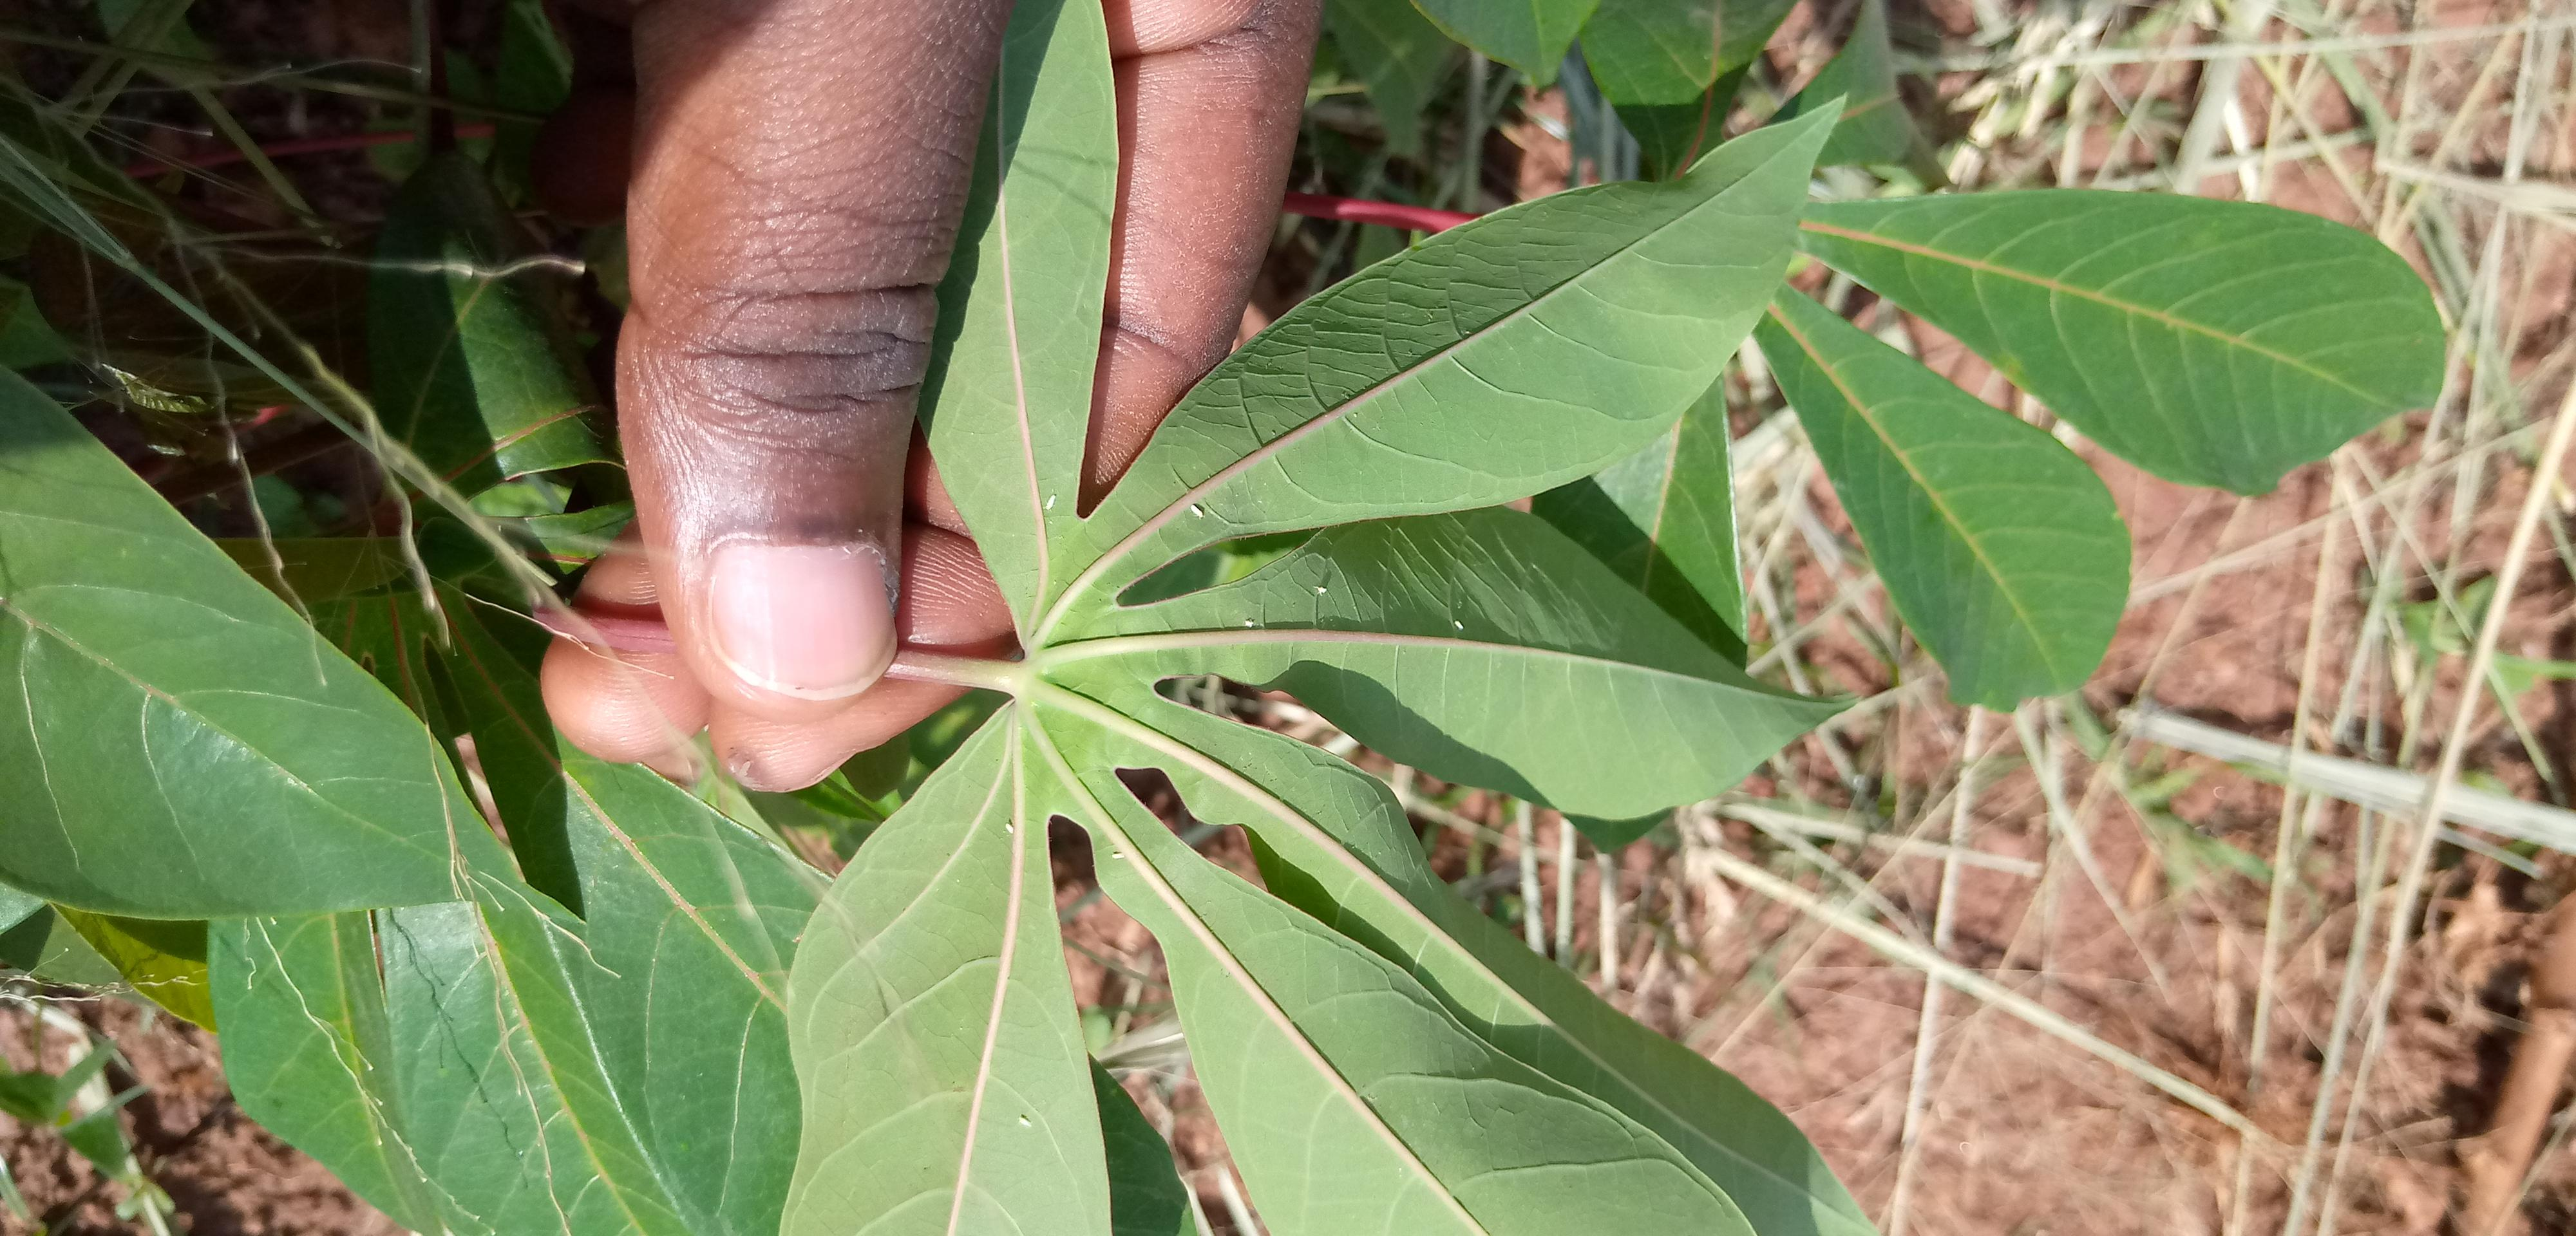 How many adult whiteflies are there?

8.